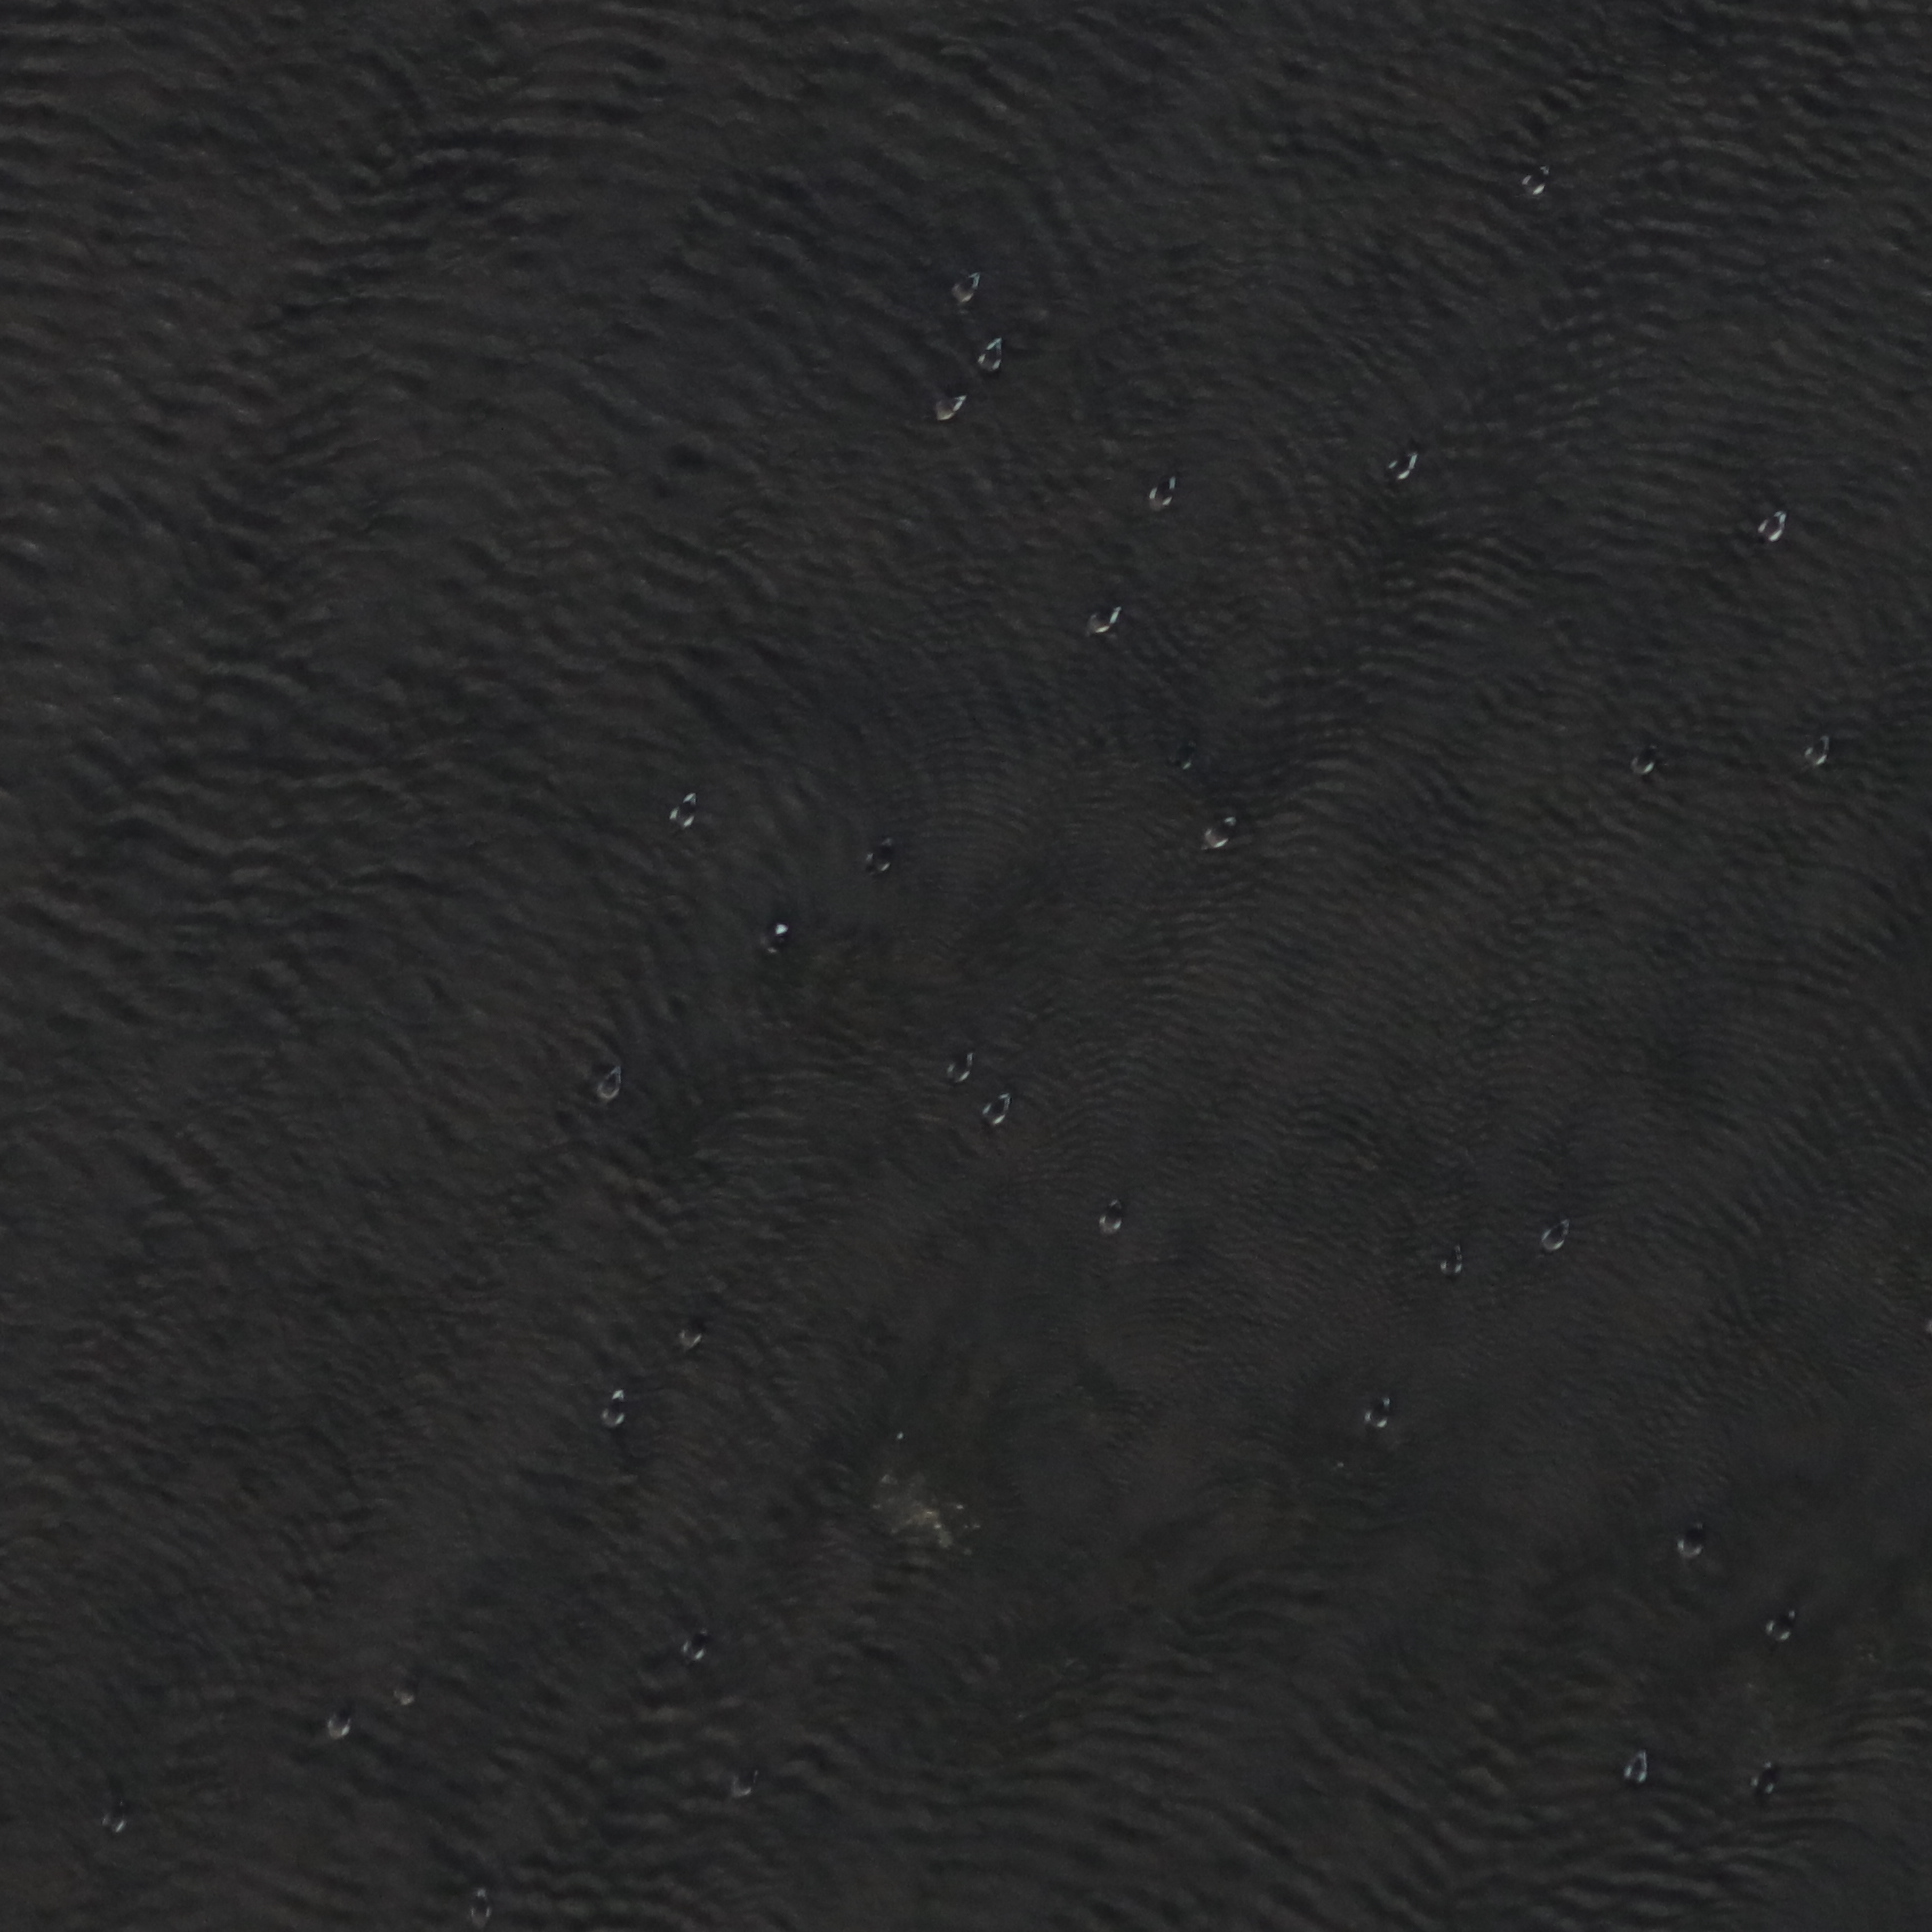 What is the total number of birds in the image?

32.